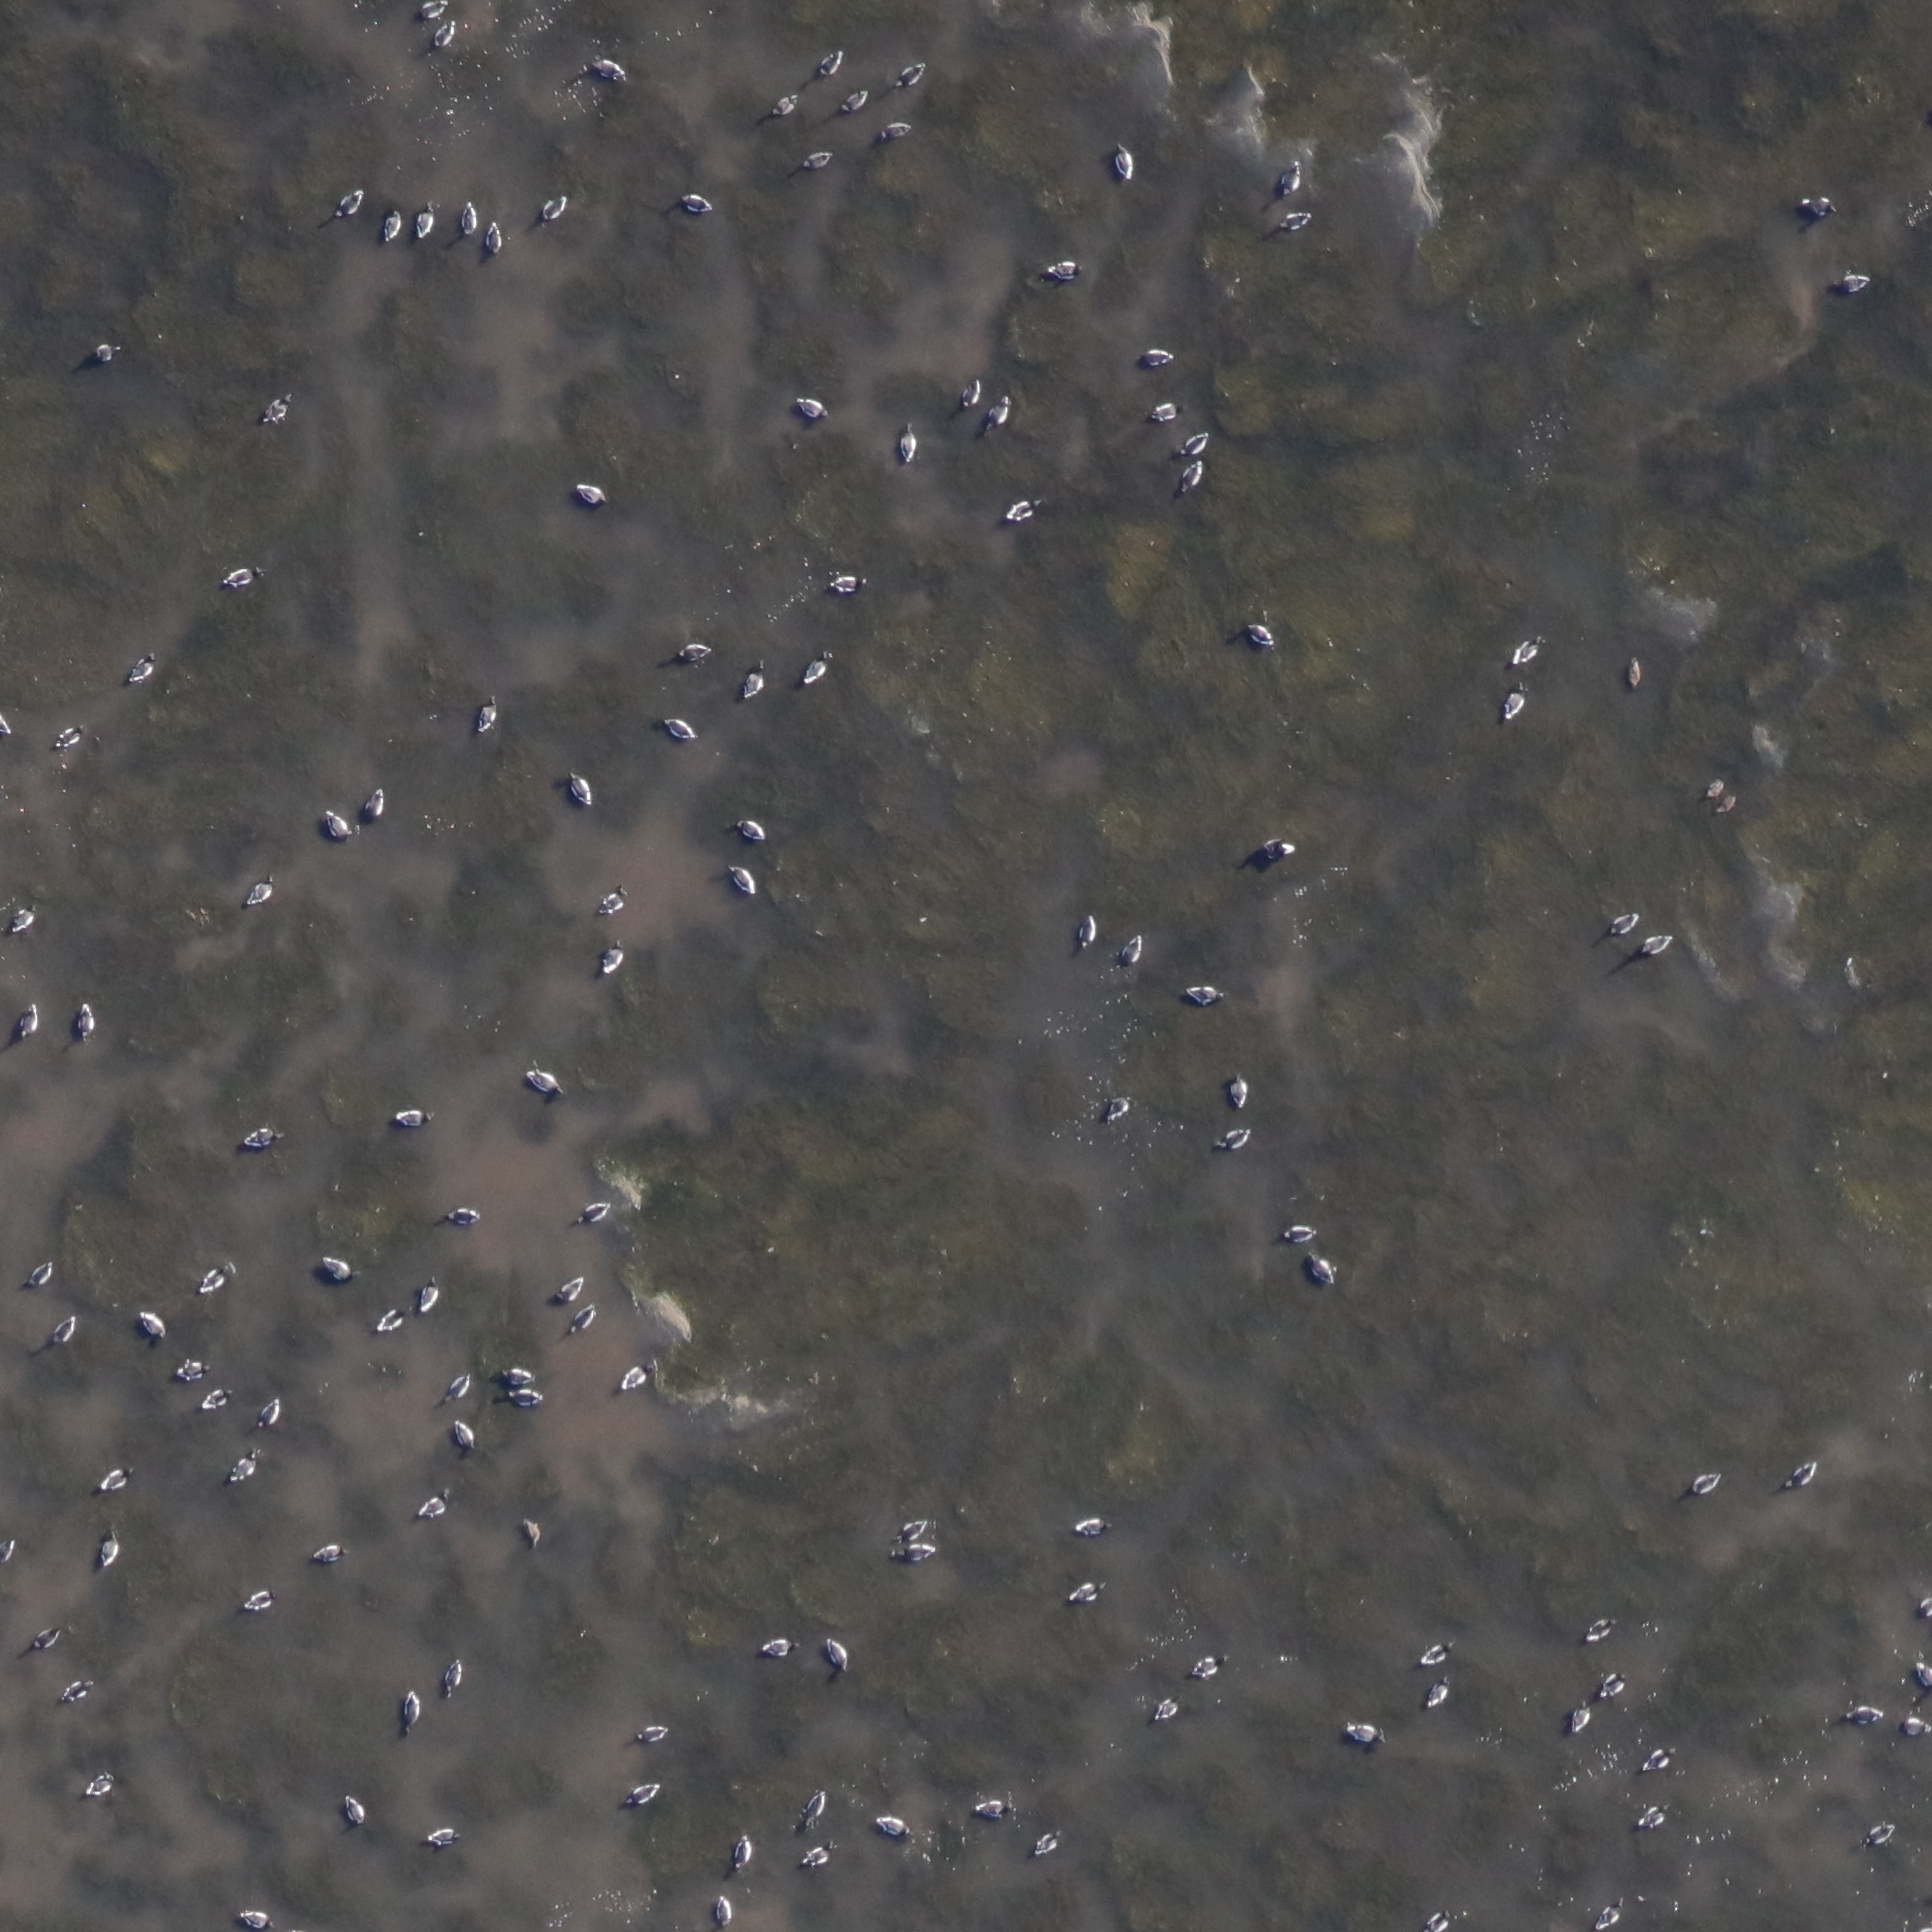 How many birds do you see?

143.